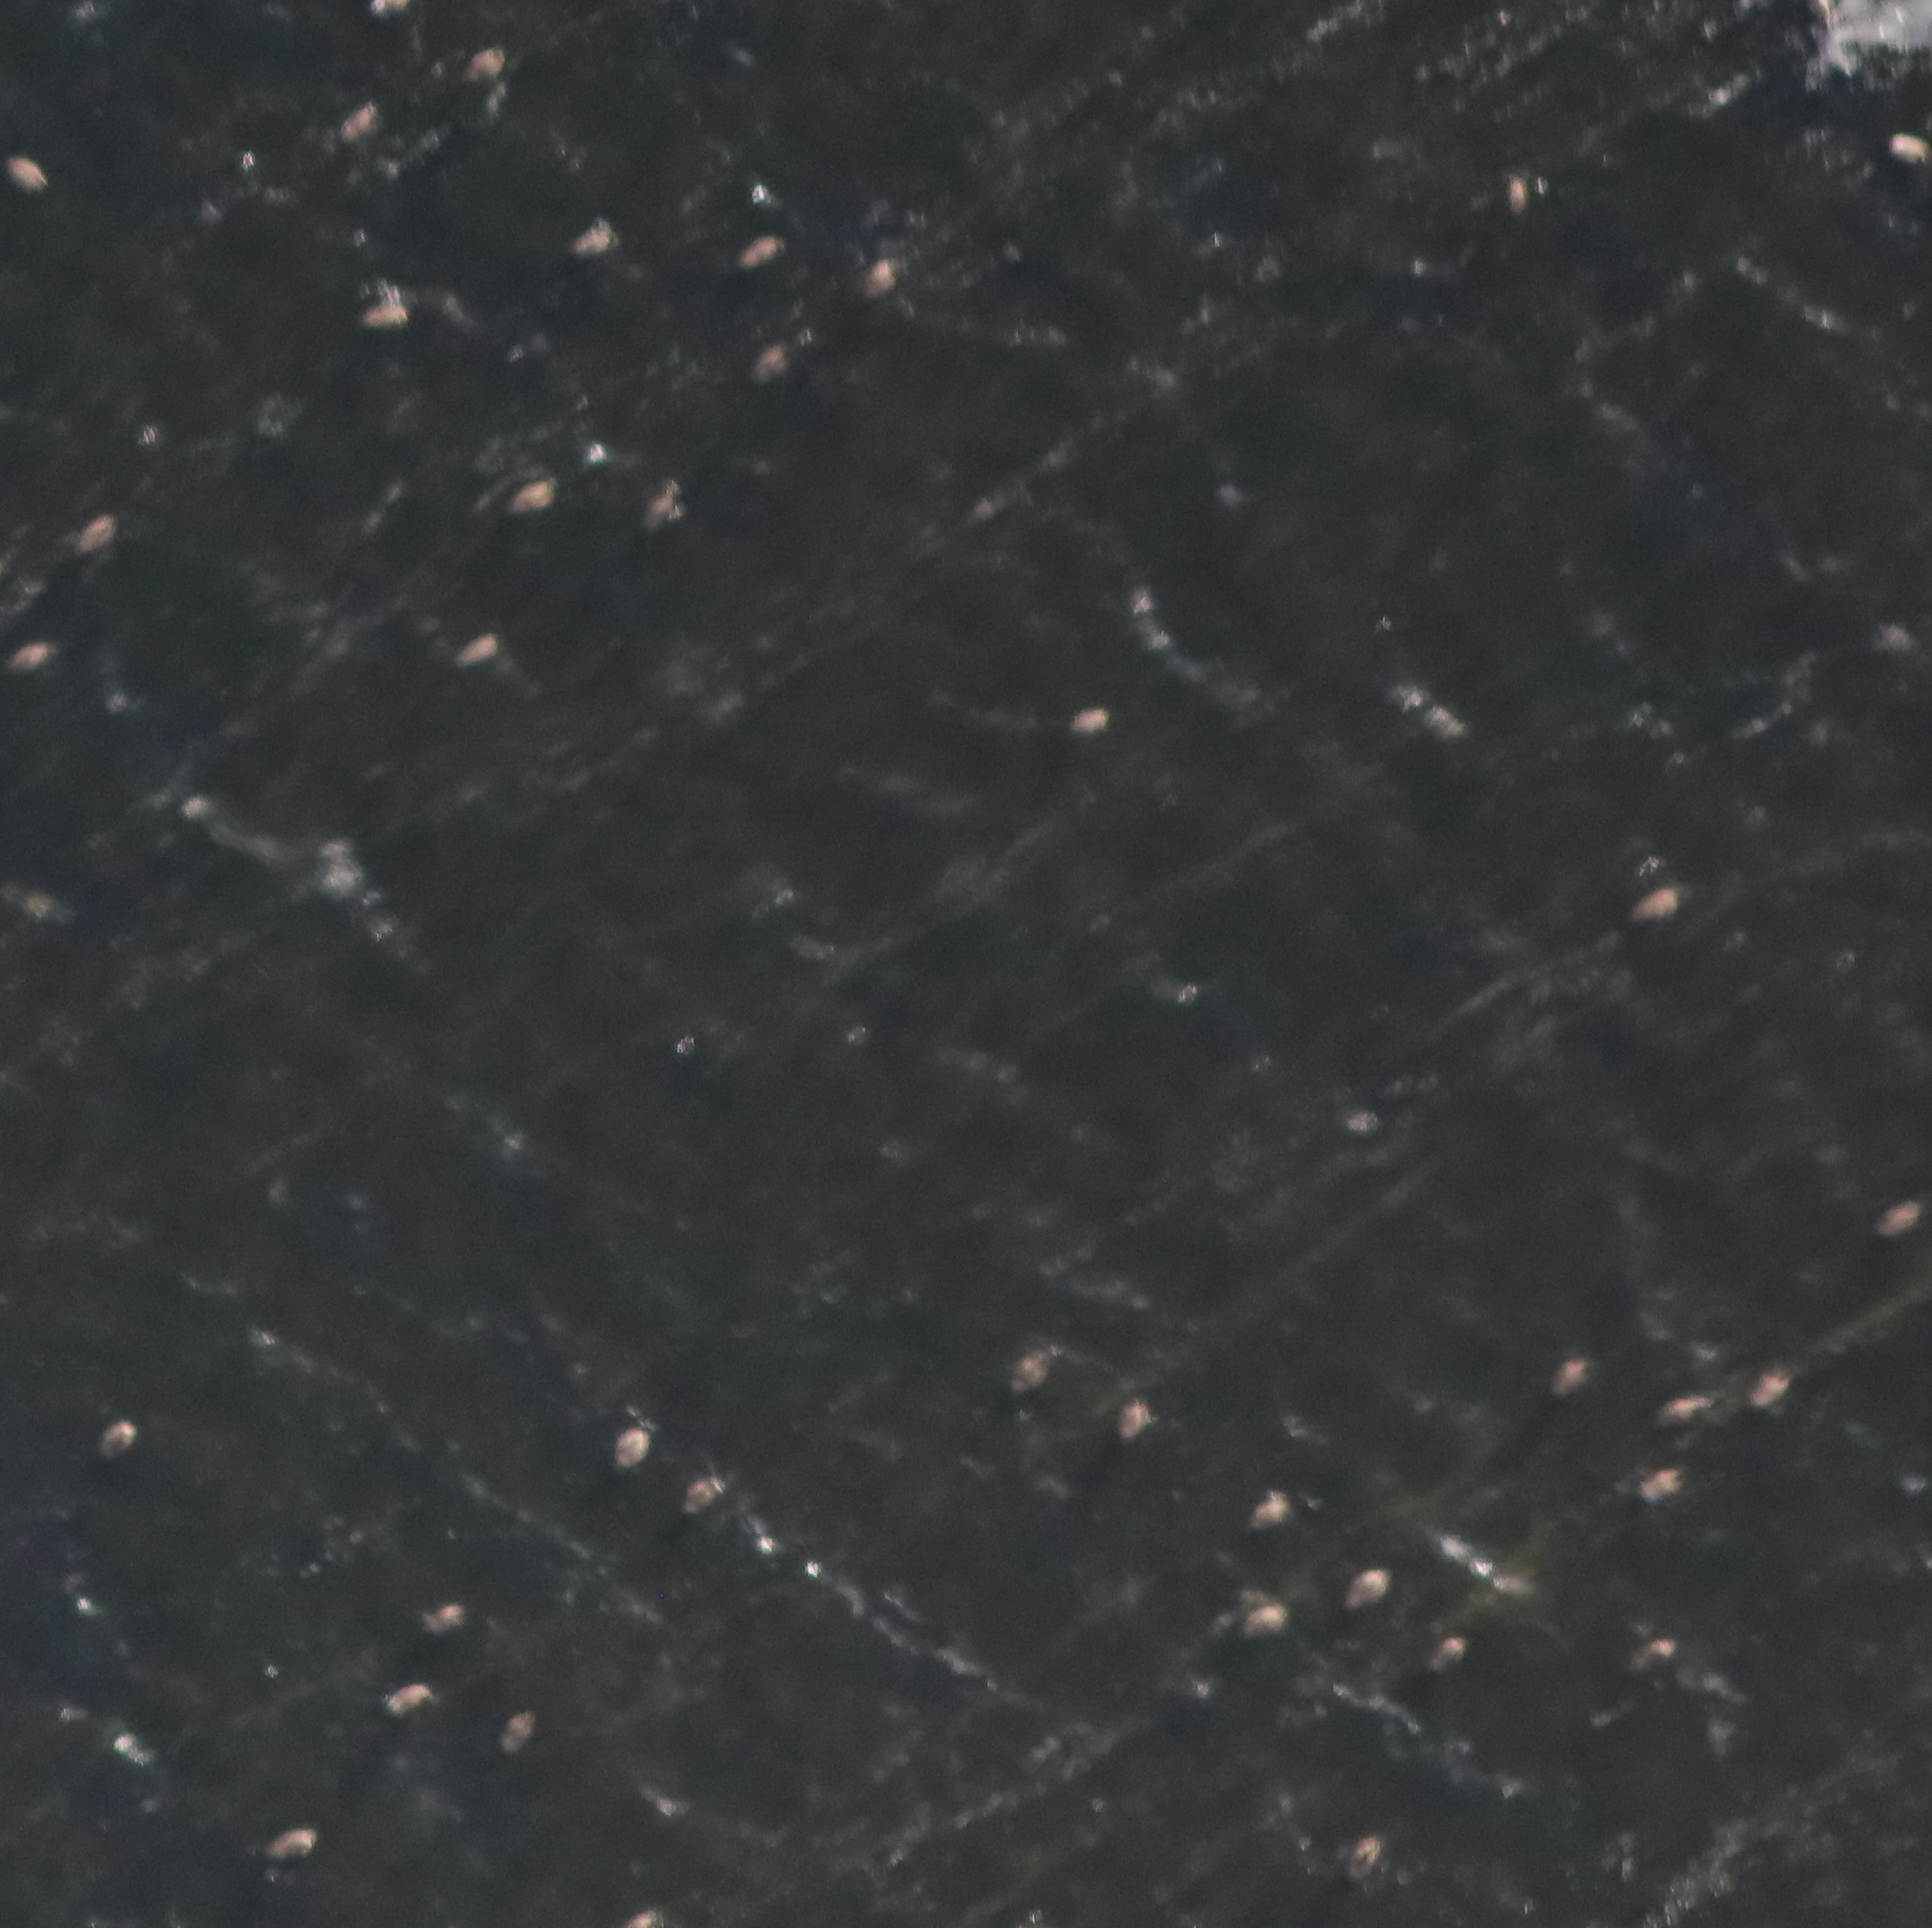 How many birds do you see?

39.